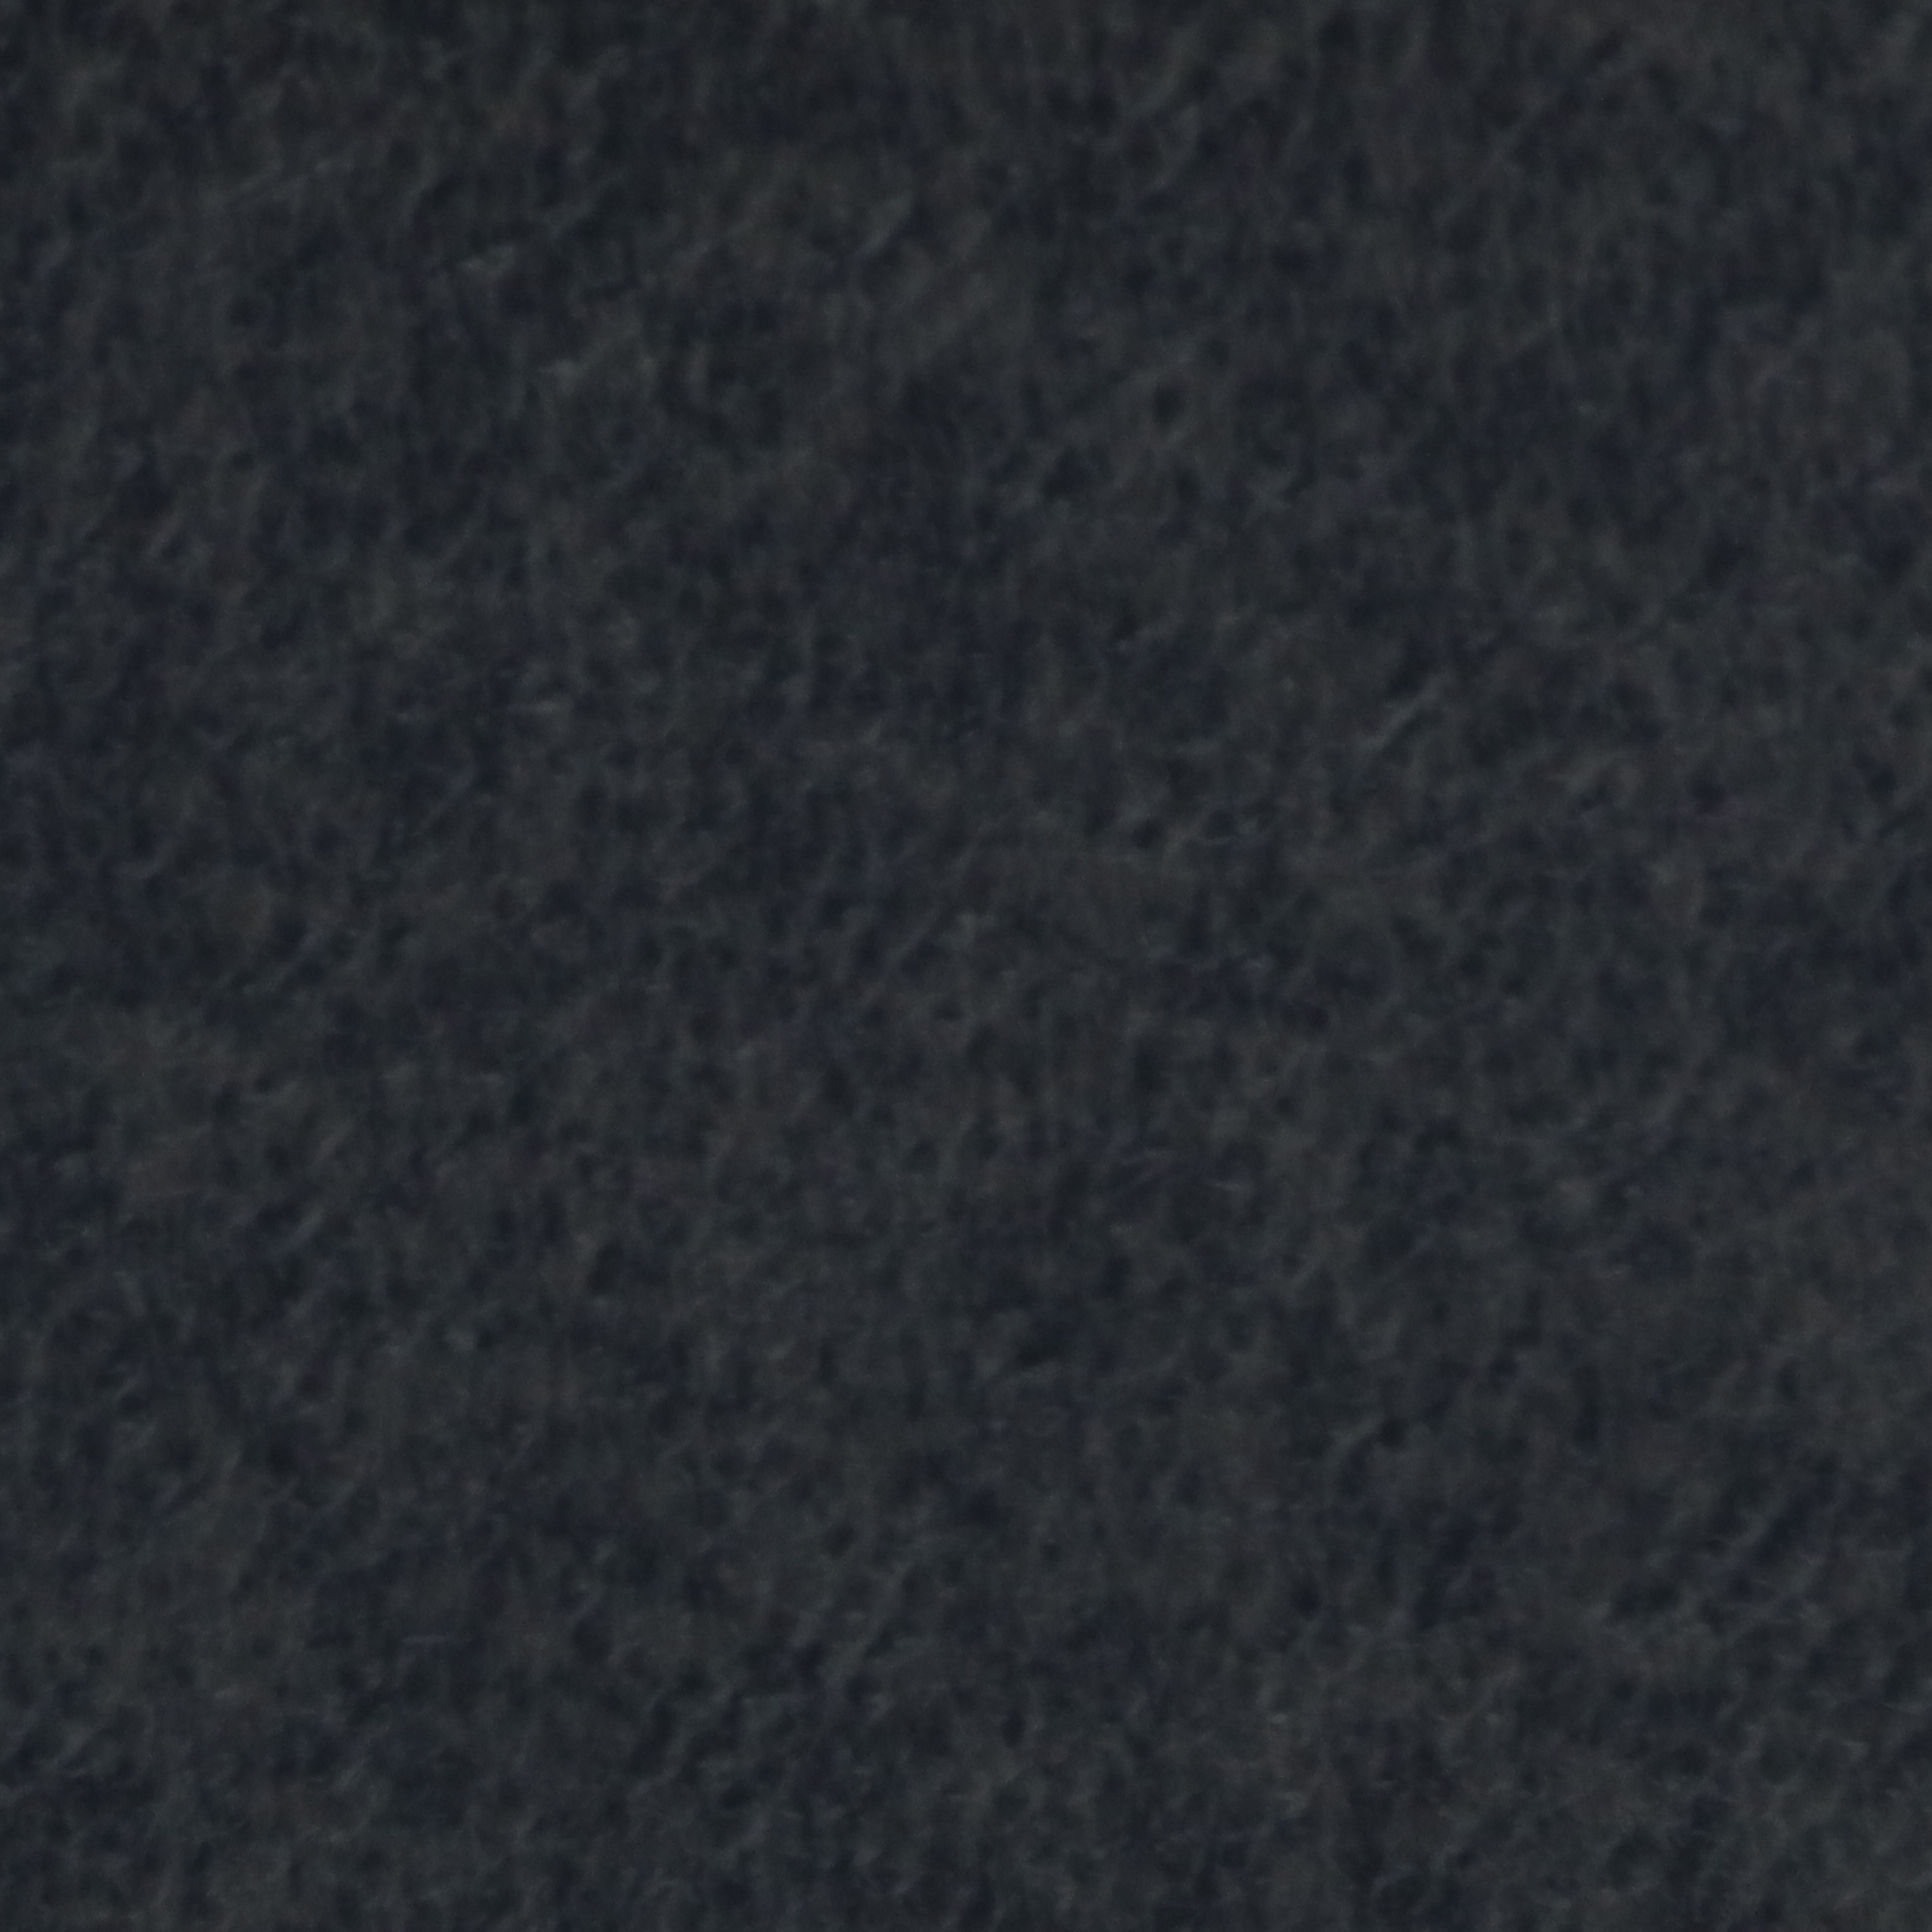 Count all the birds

0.